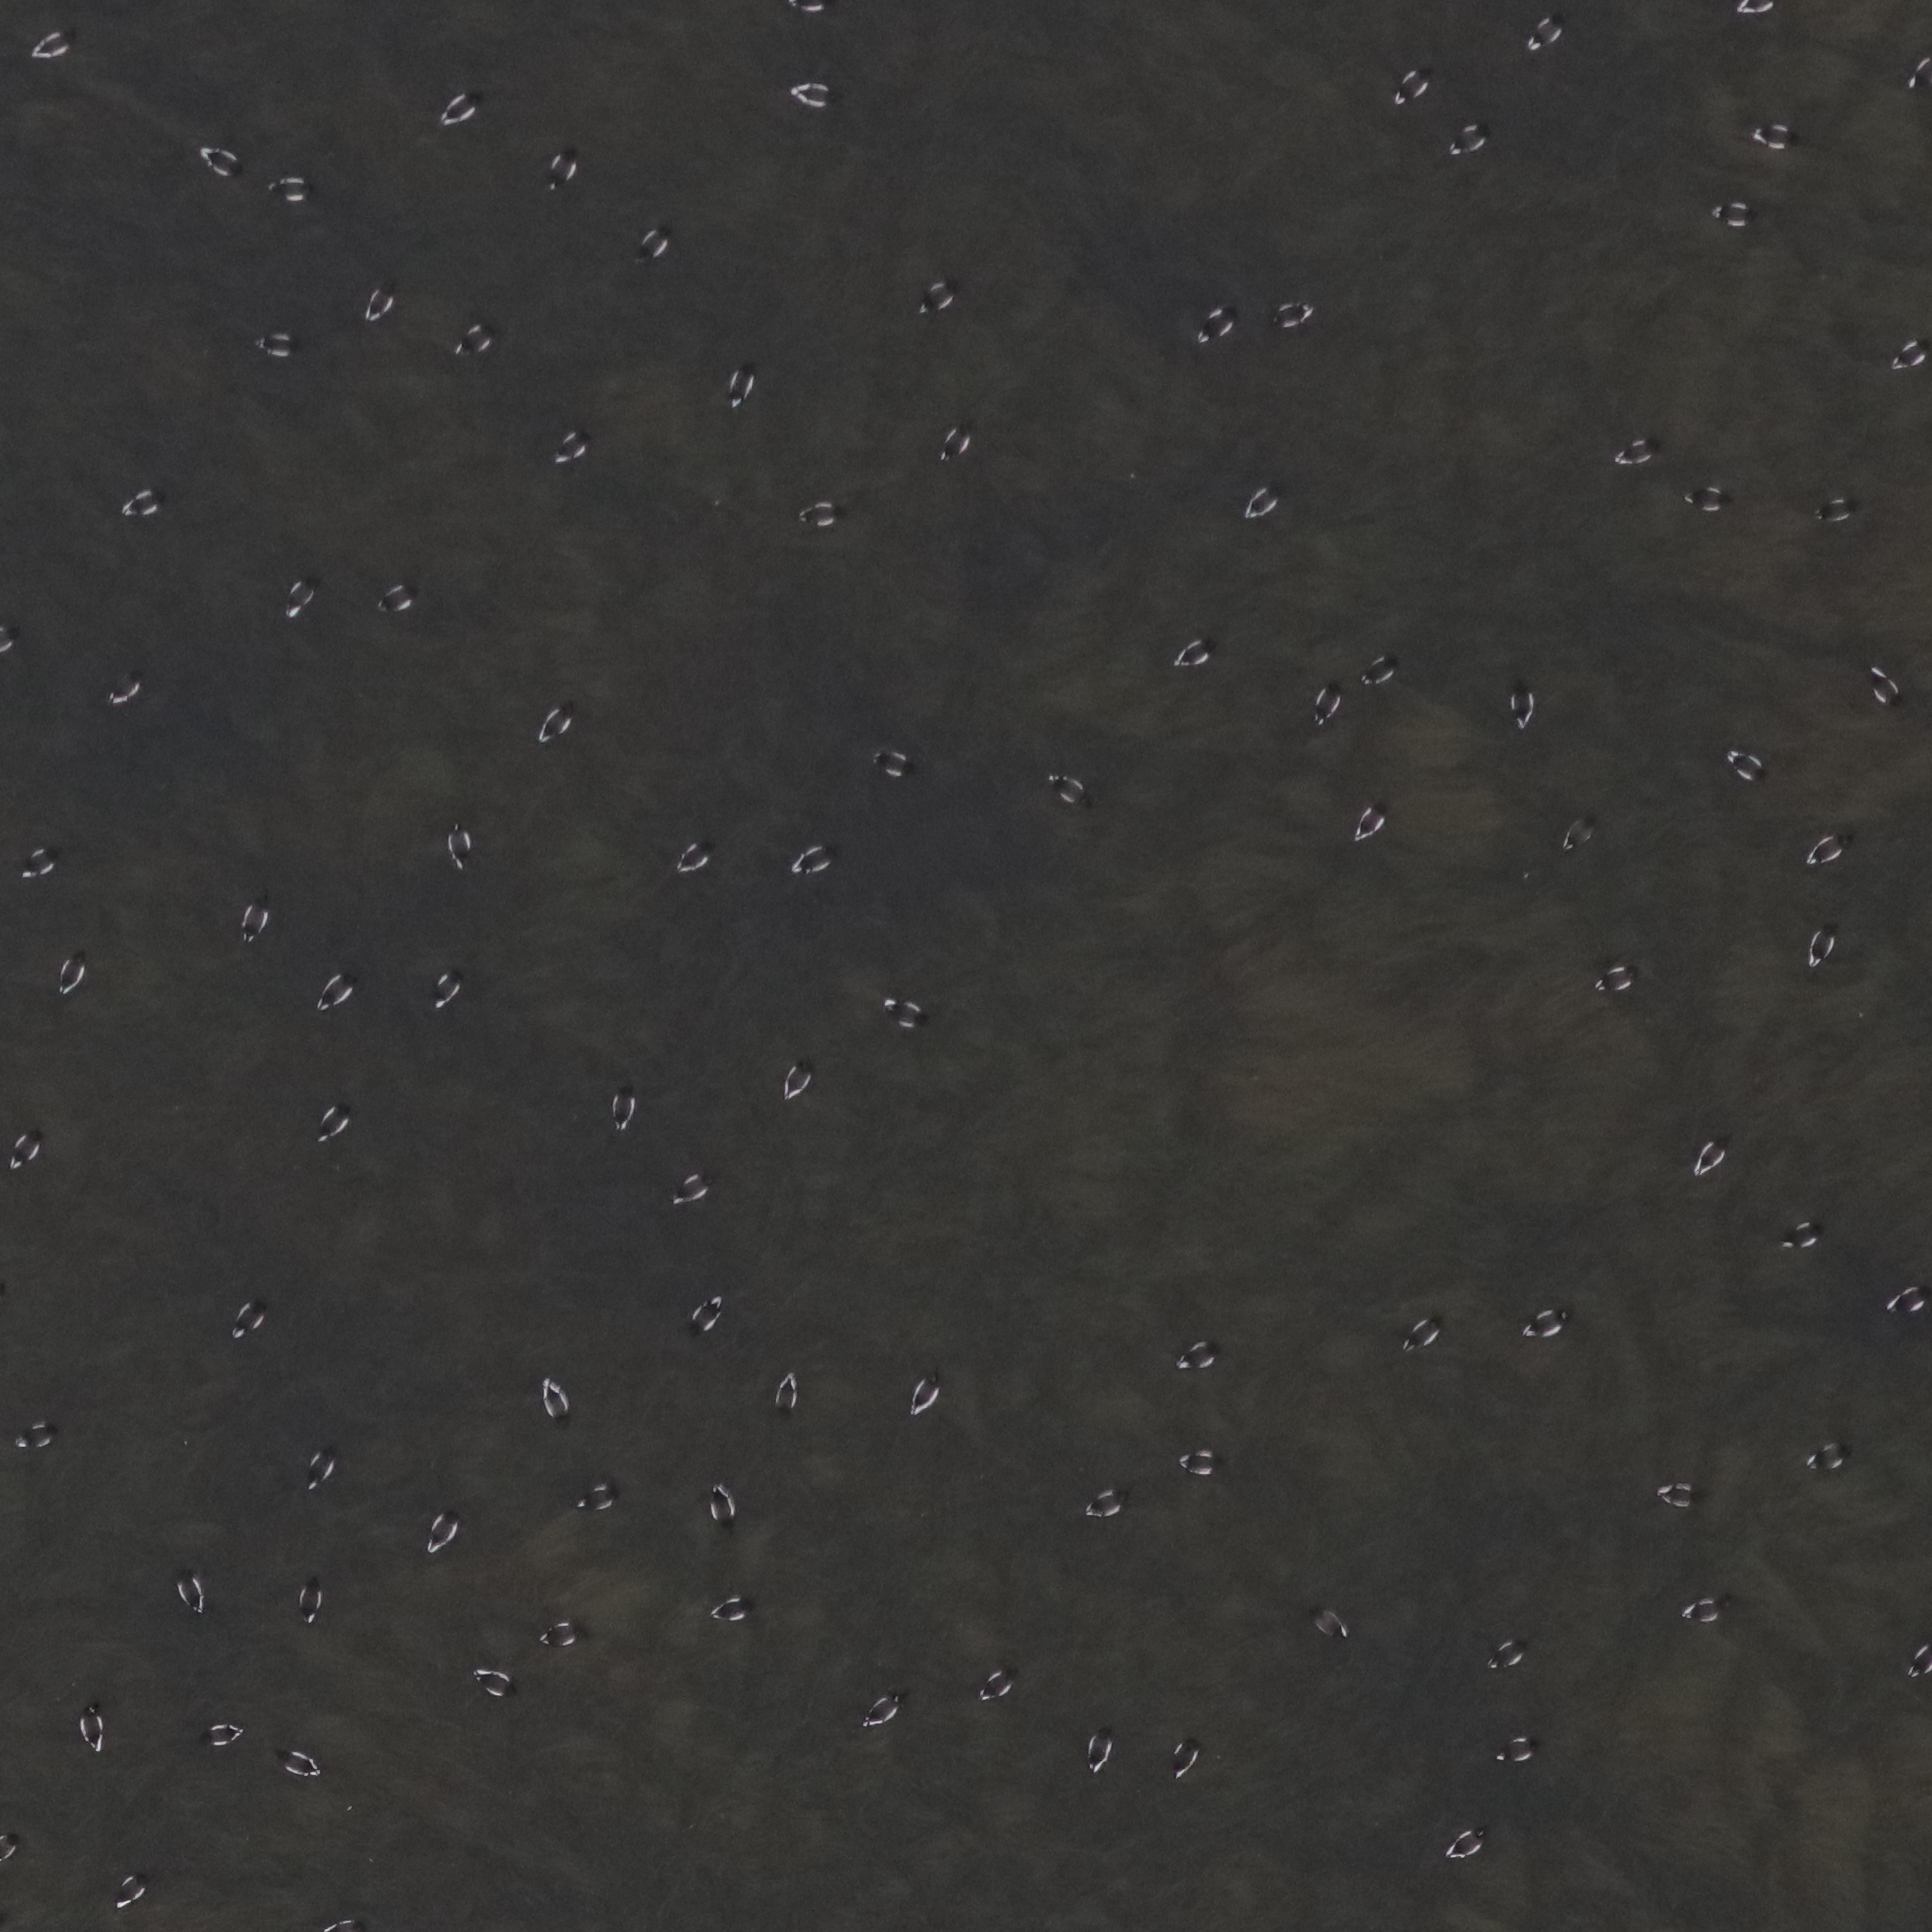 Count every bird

103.